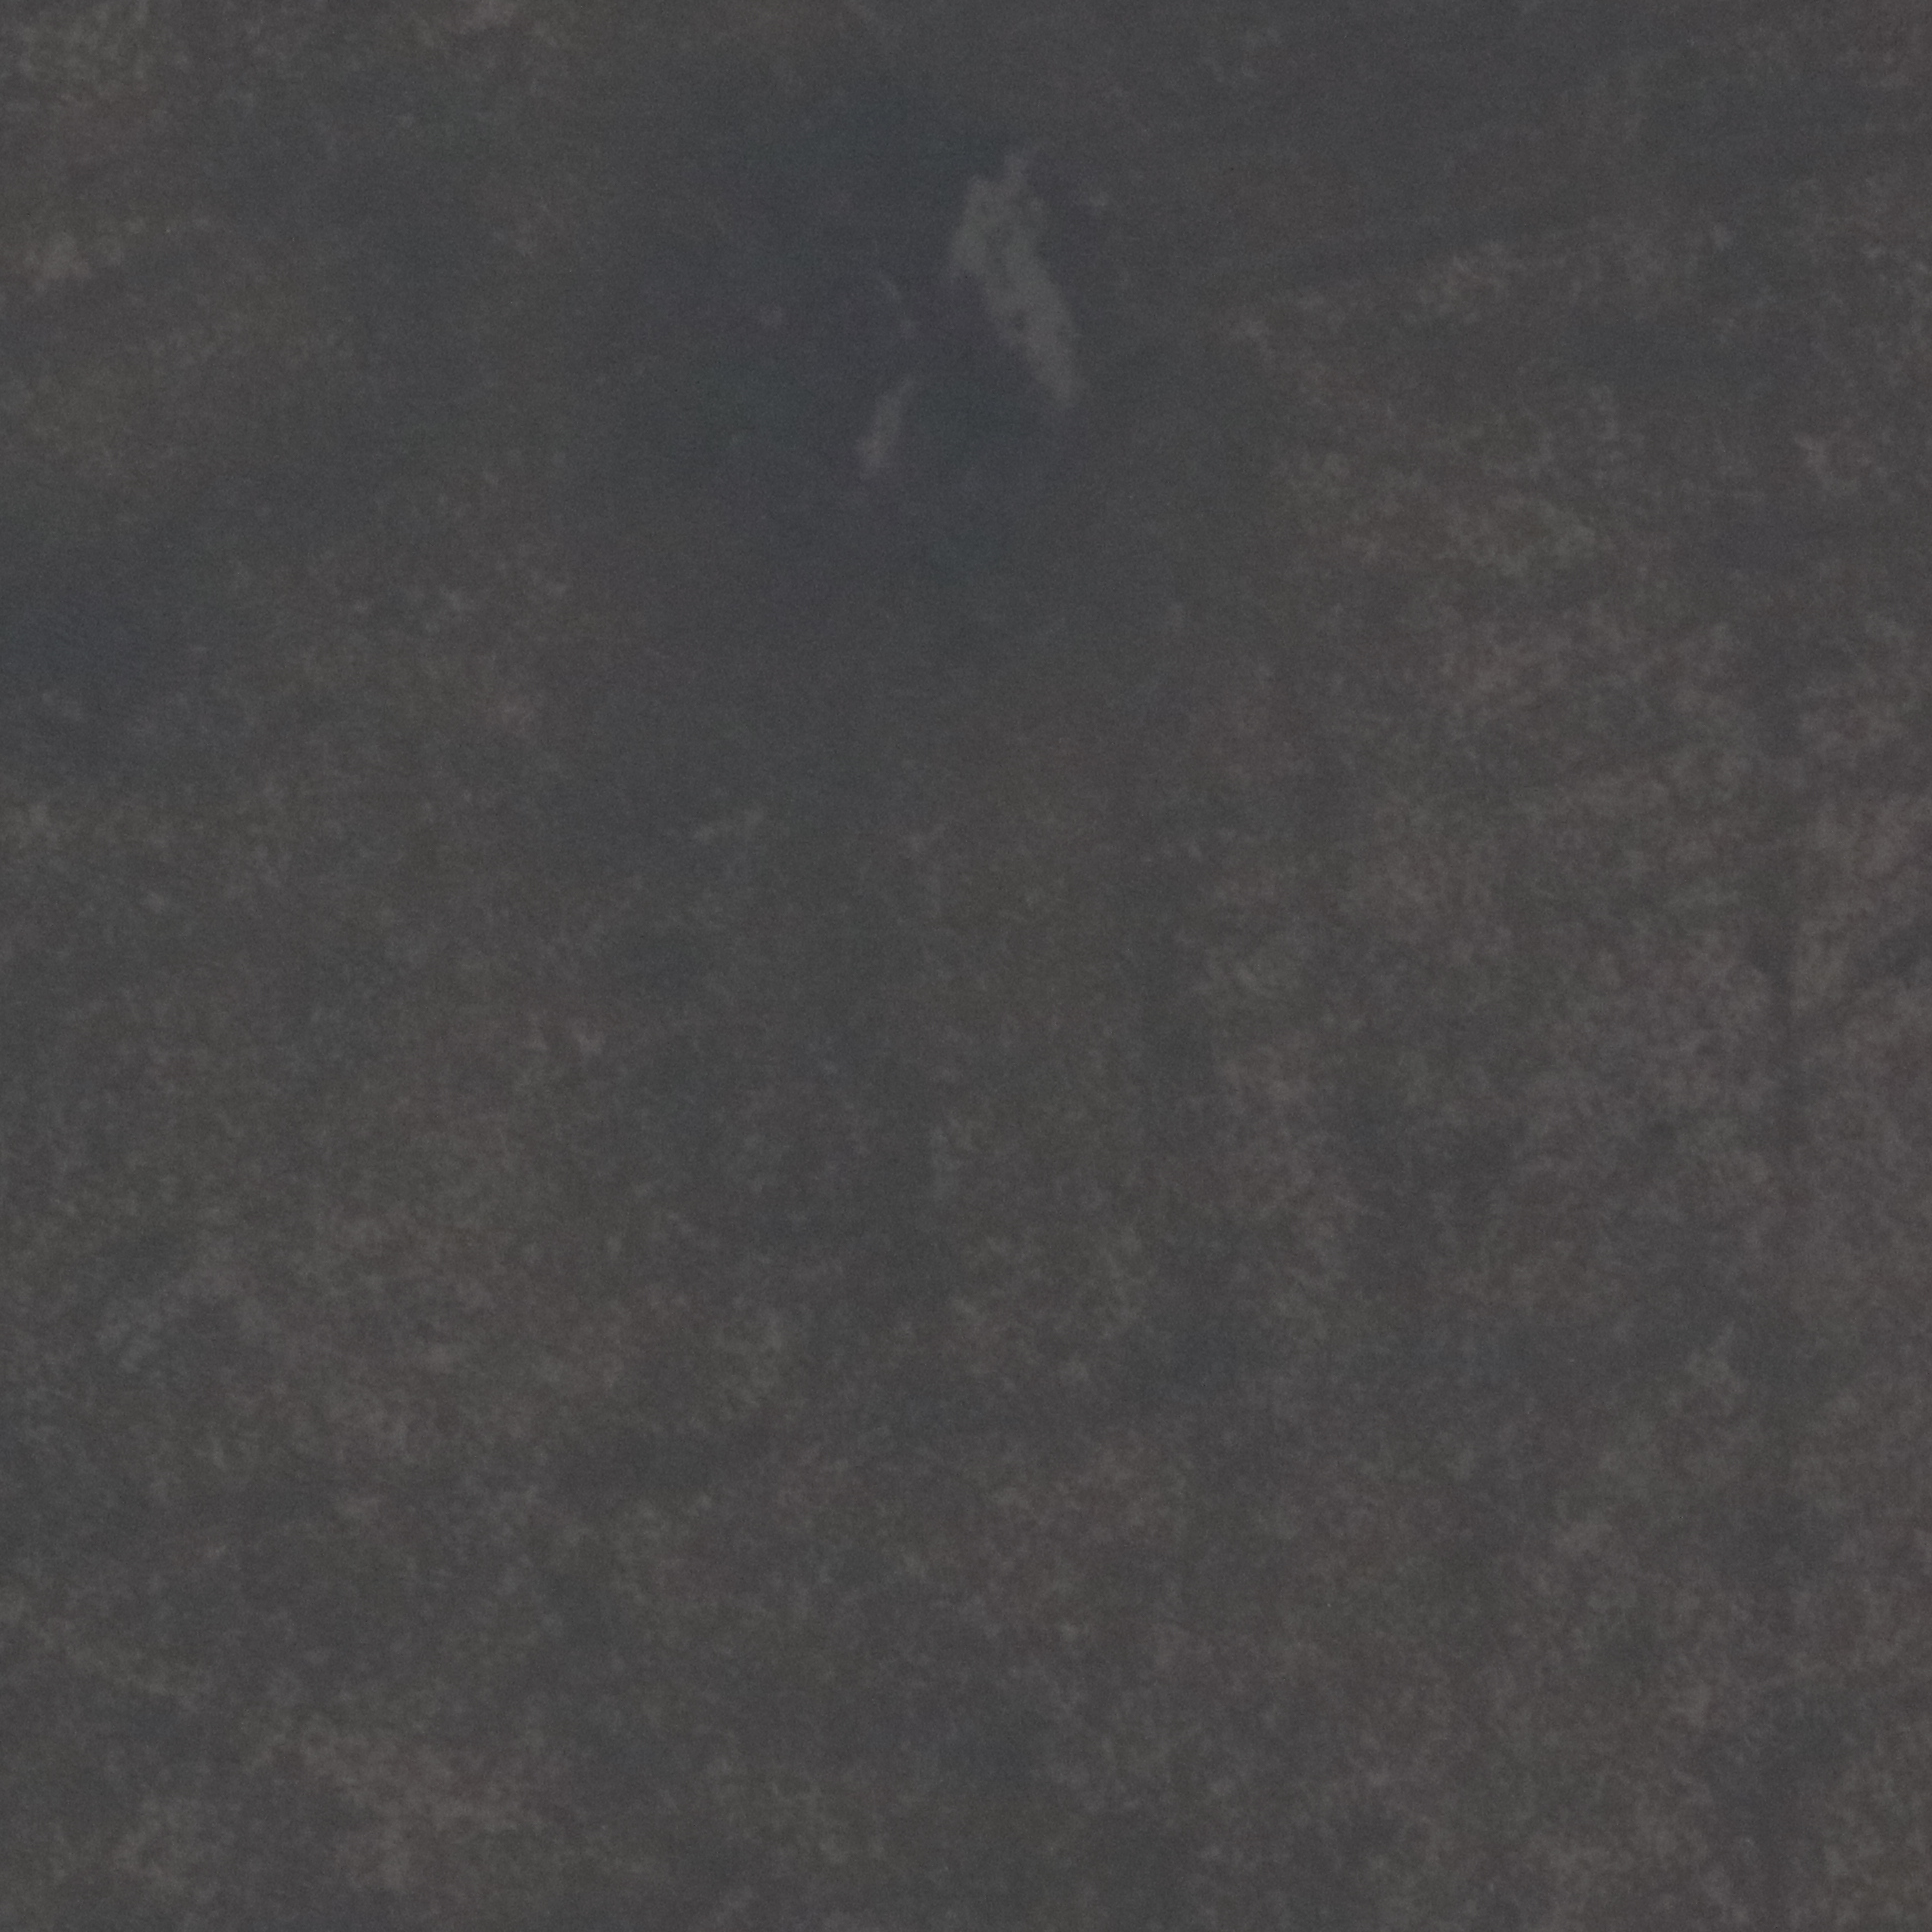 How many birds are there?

0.